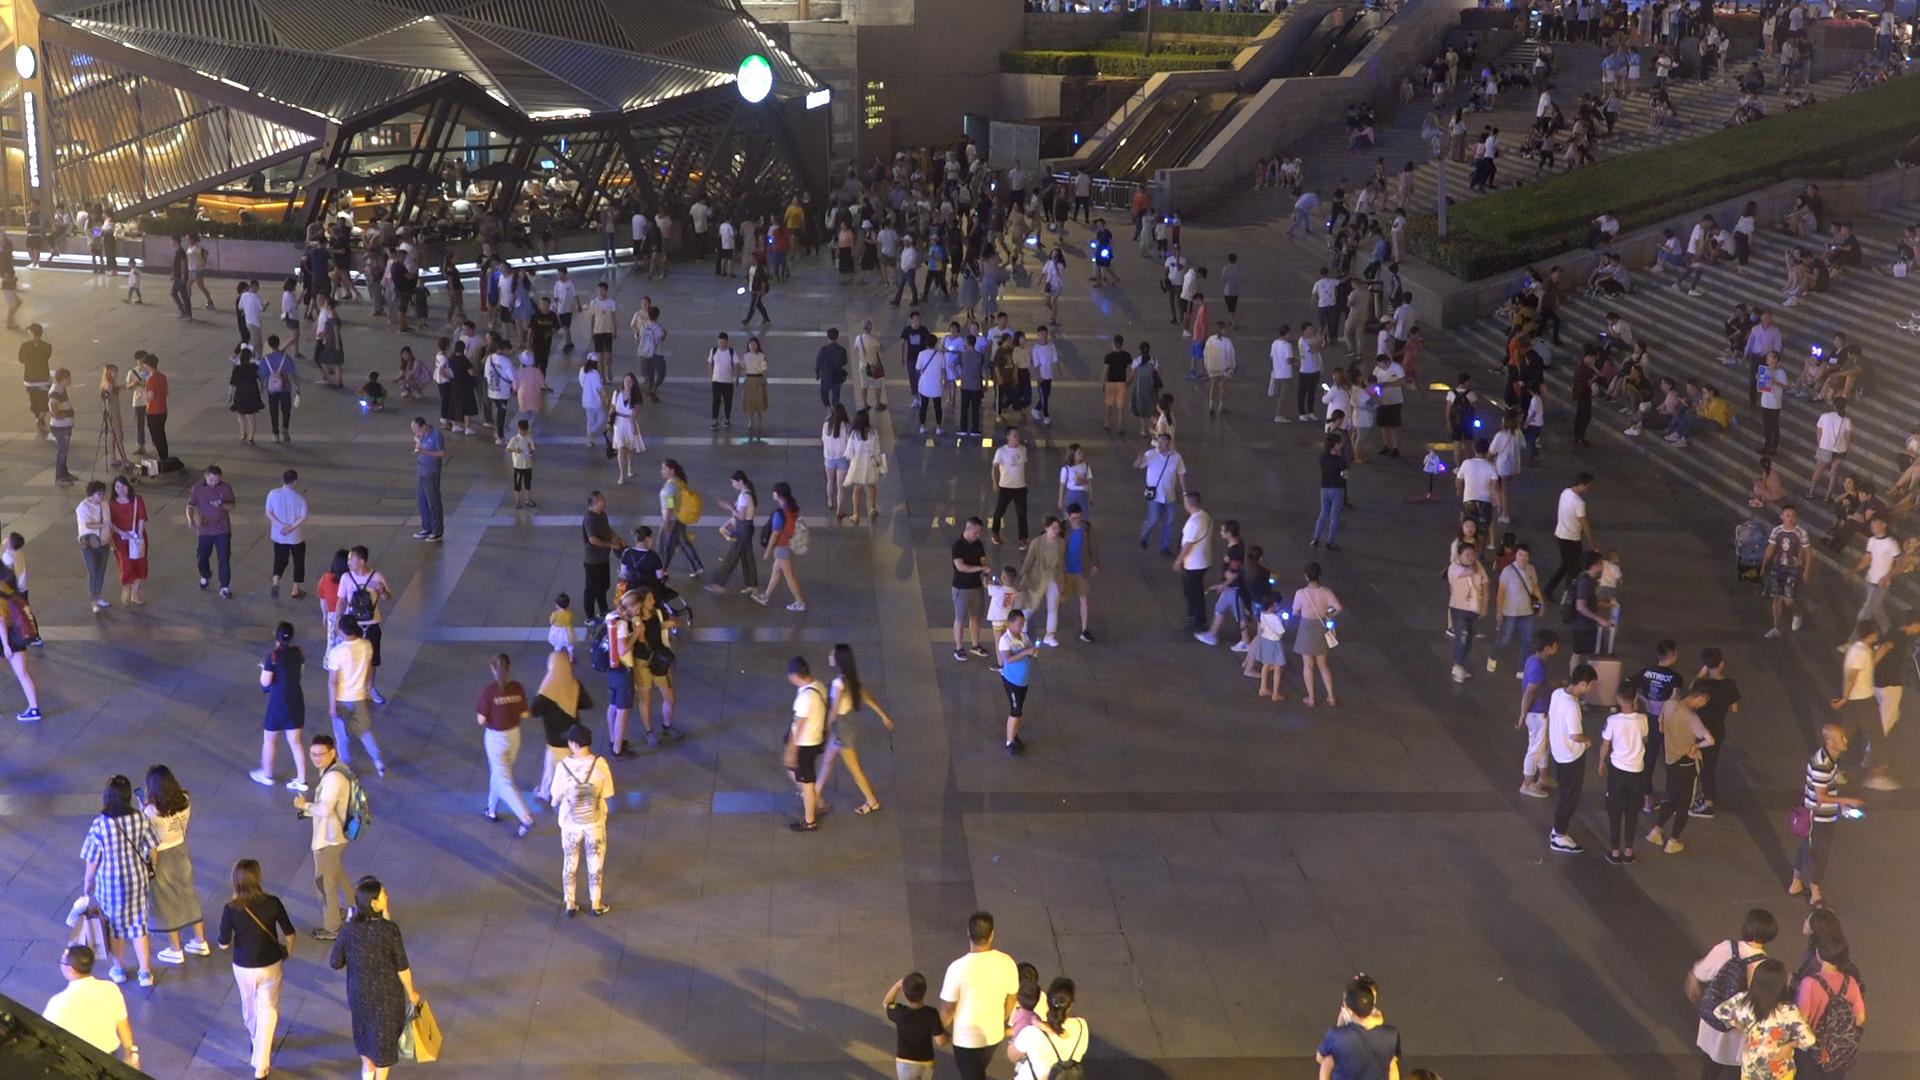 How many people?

369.